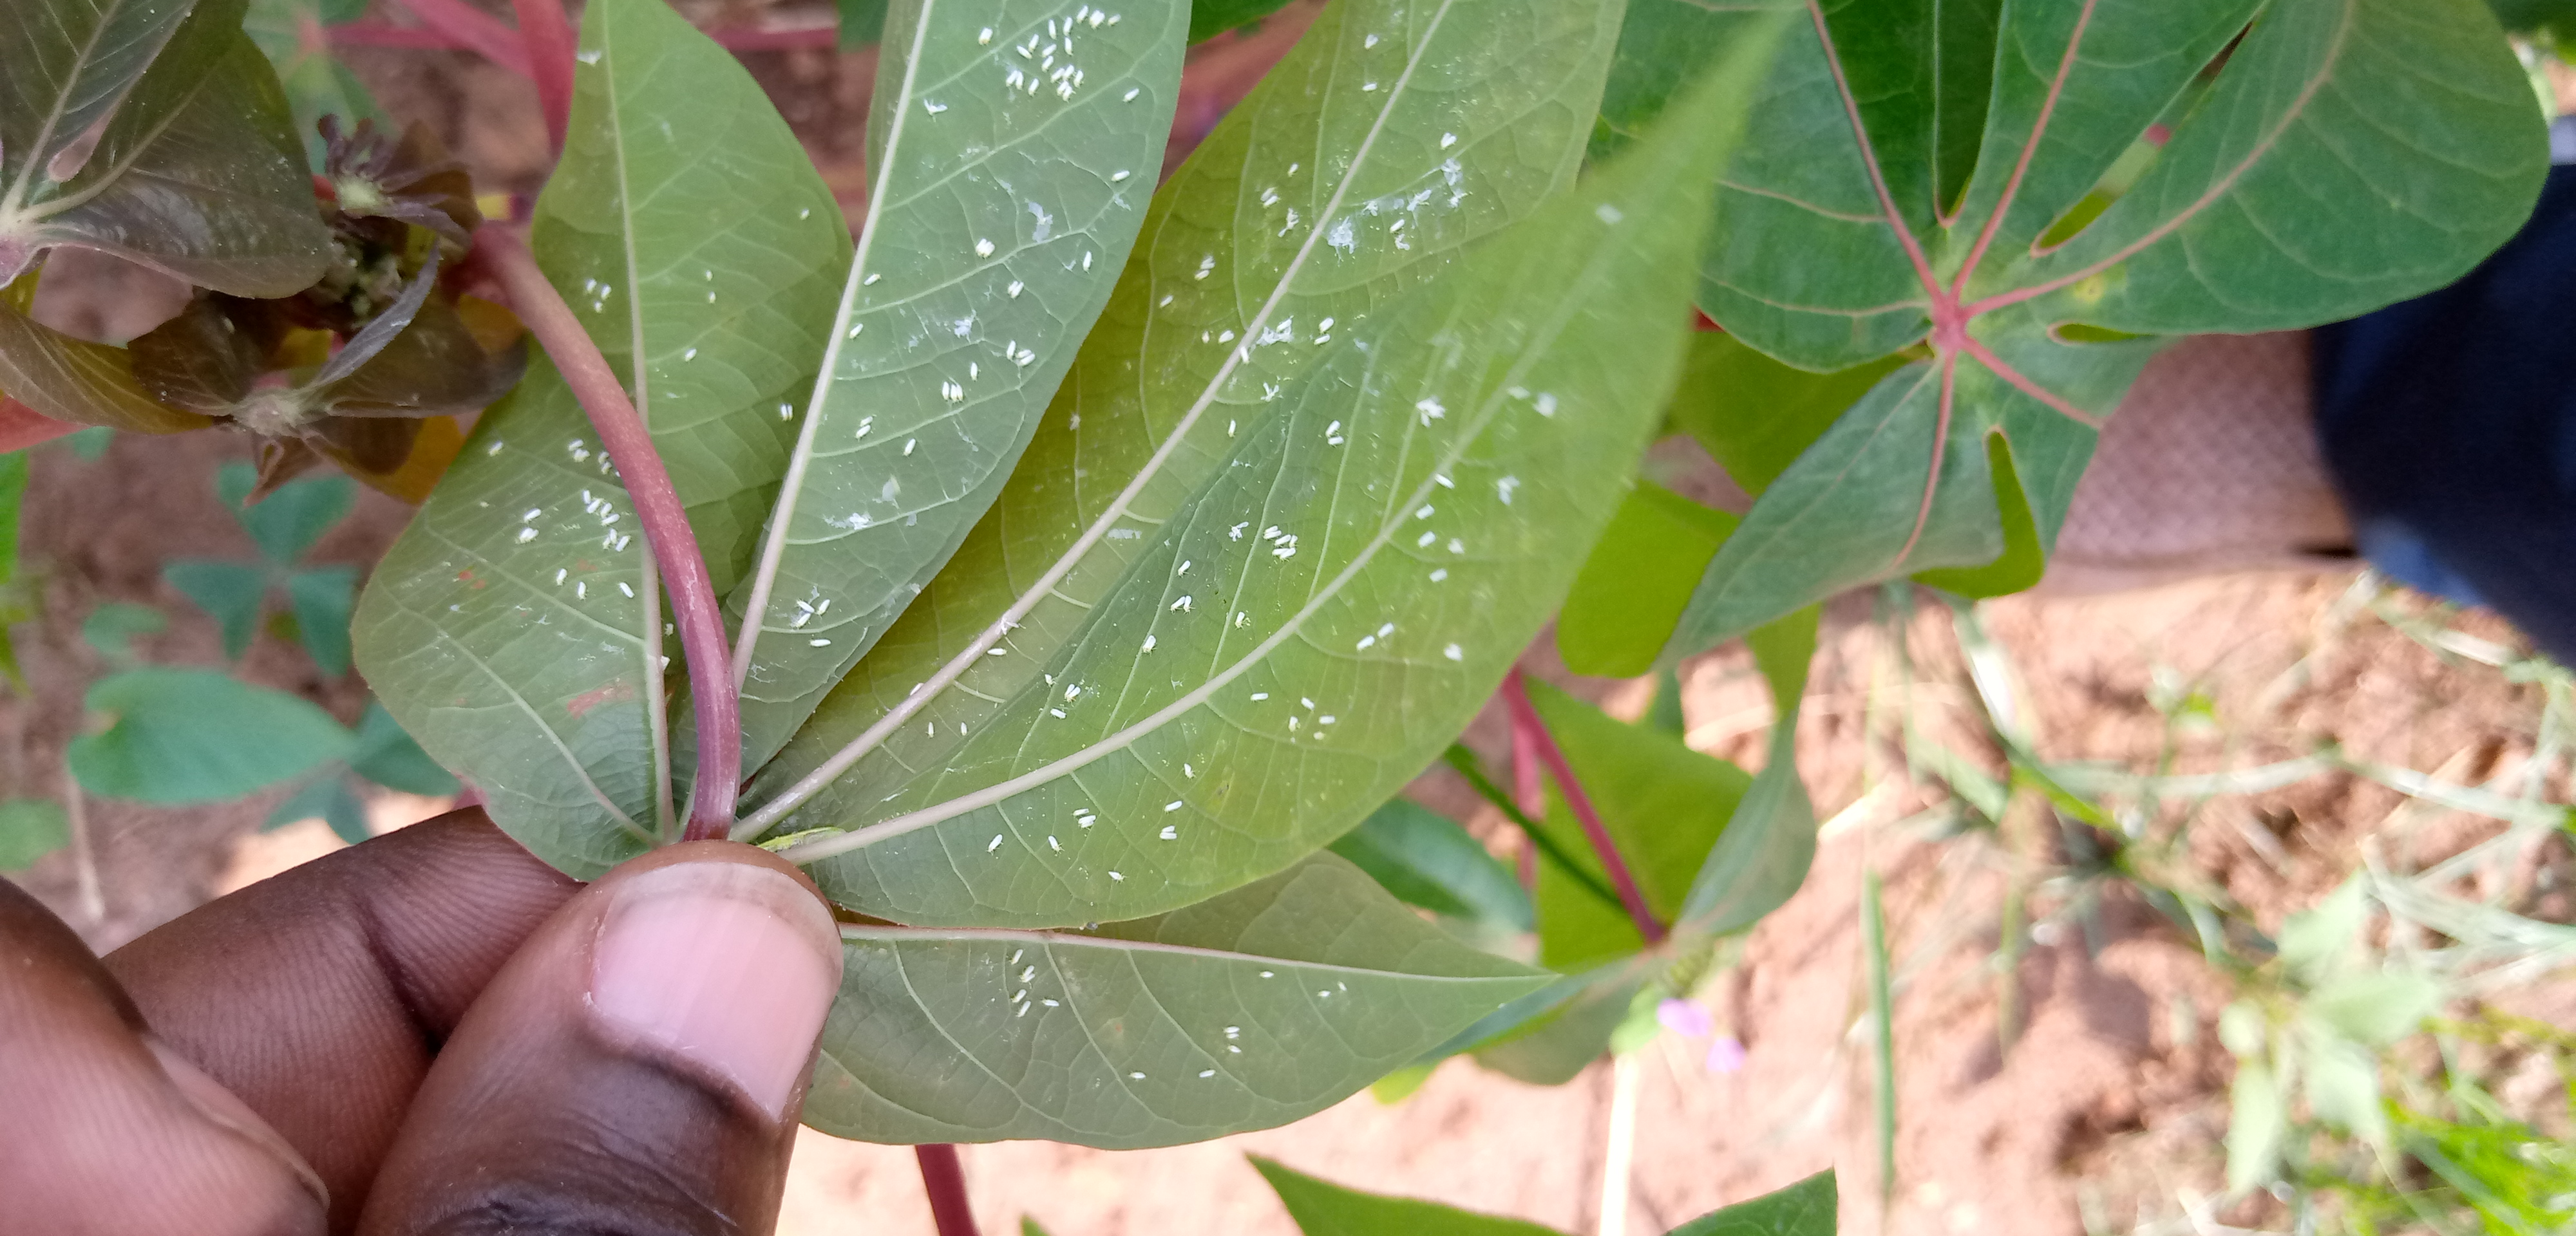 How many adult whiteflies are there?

157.